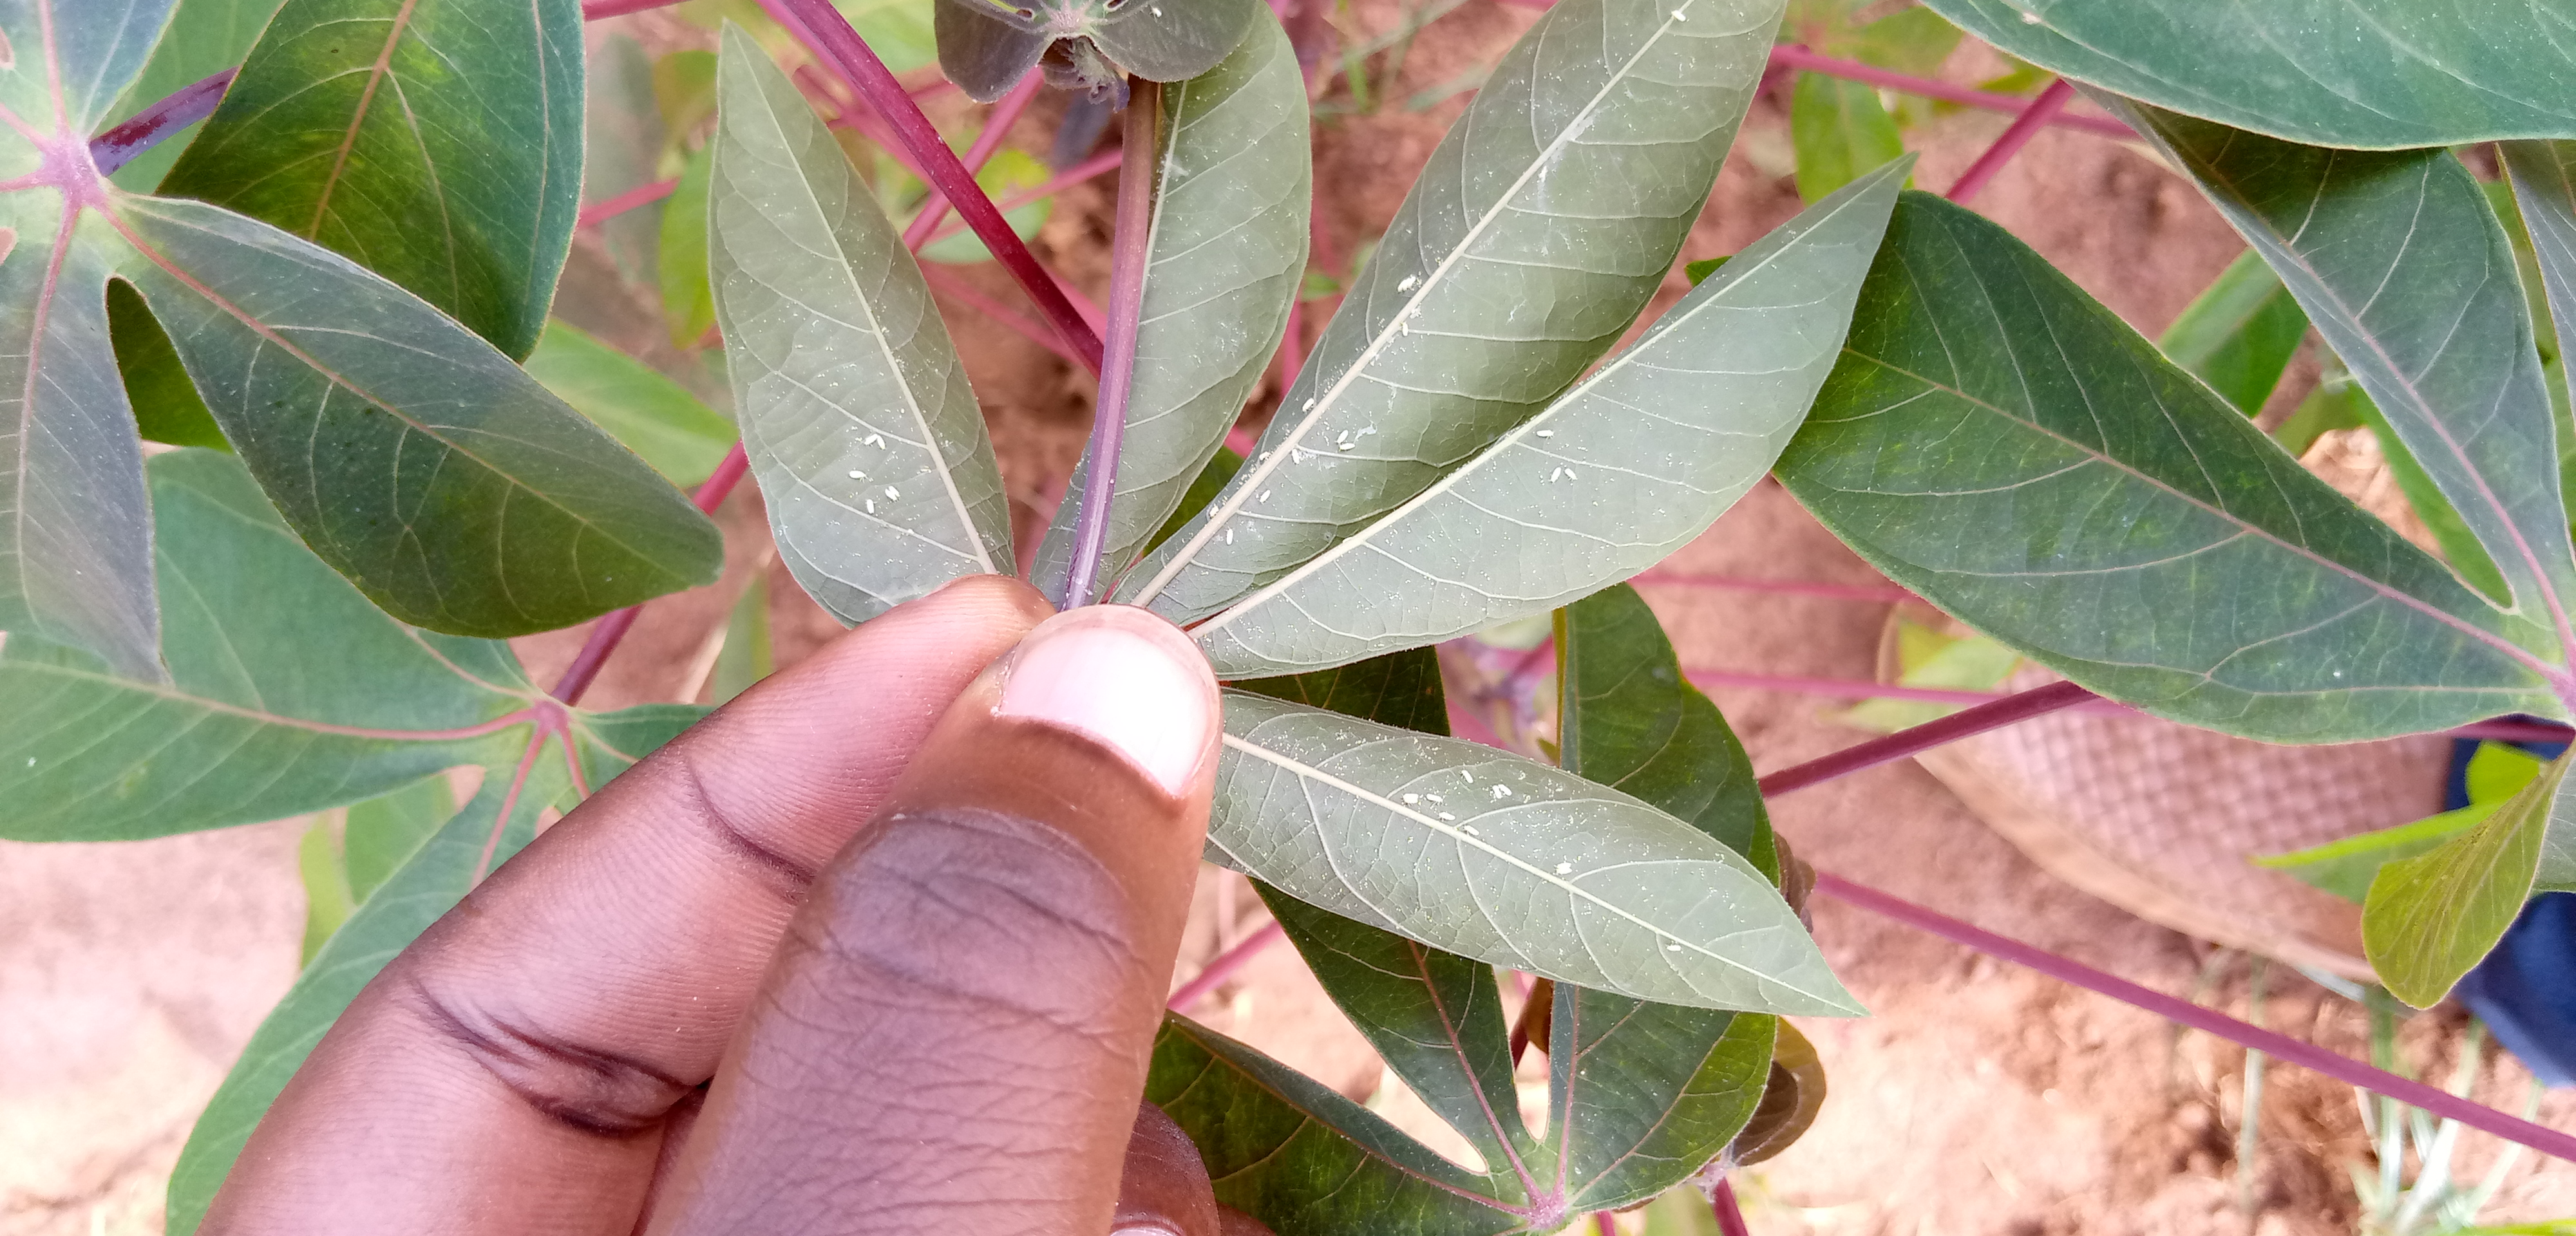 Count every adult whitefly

33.